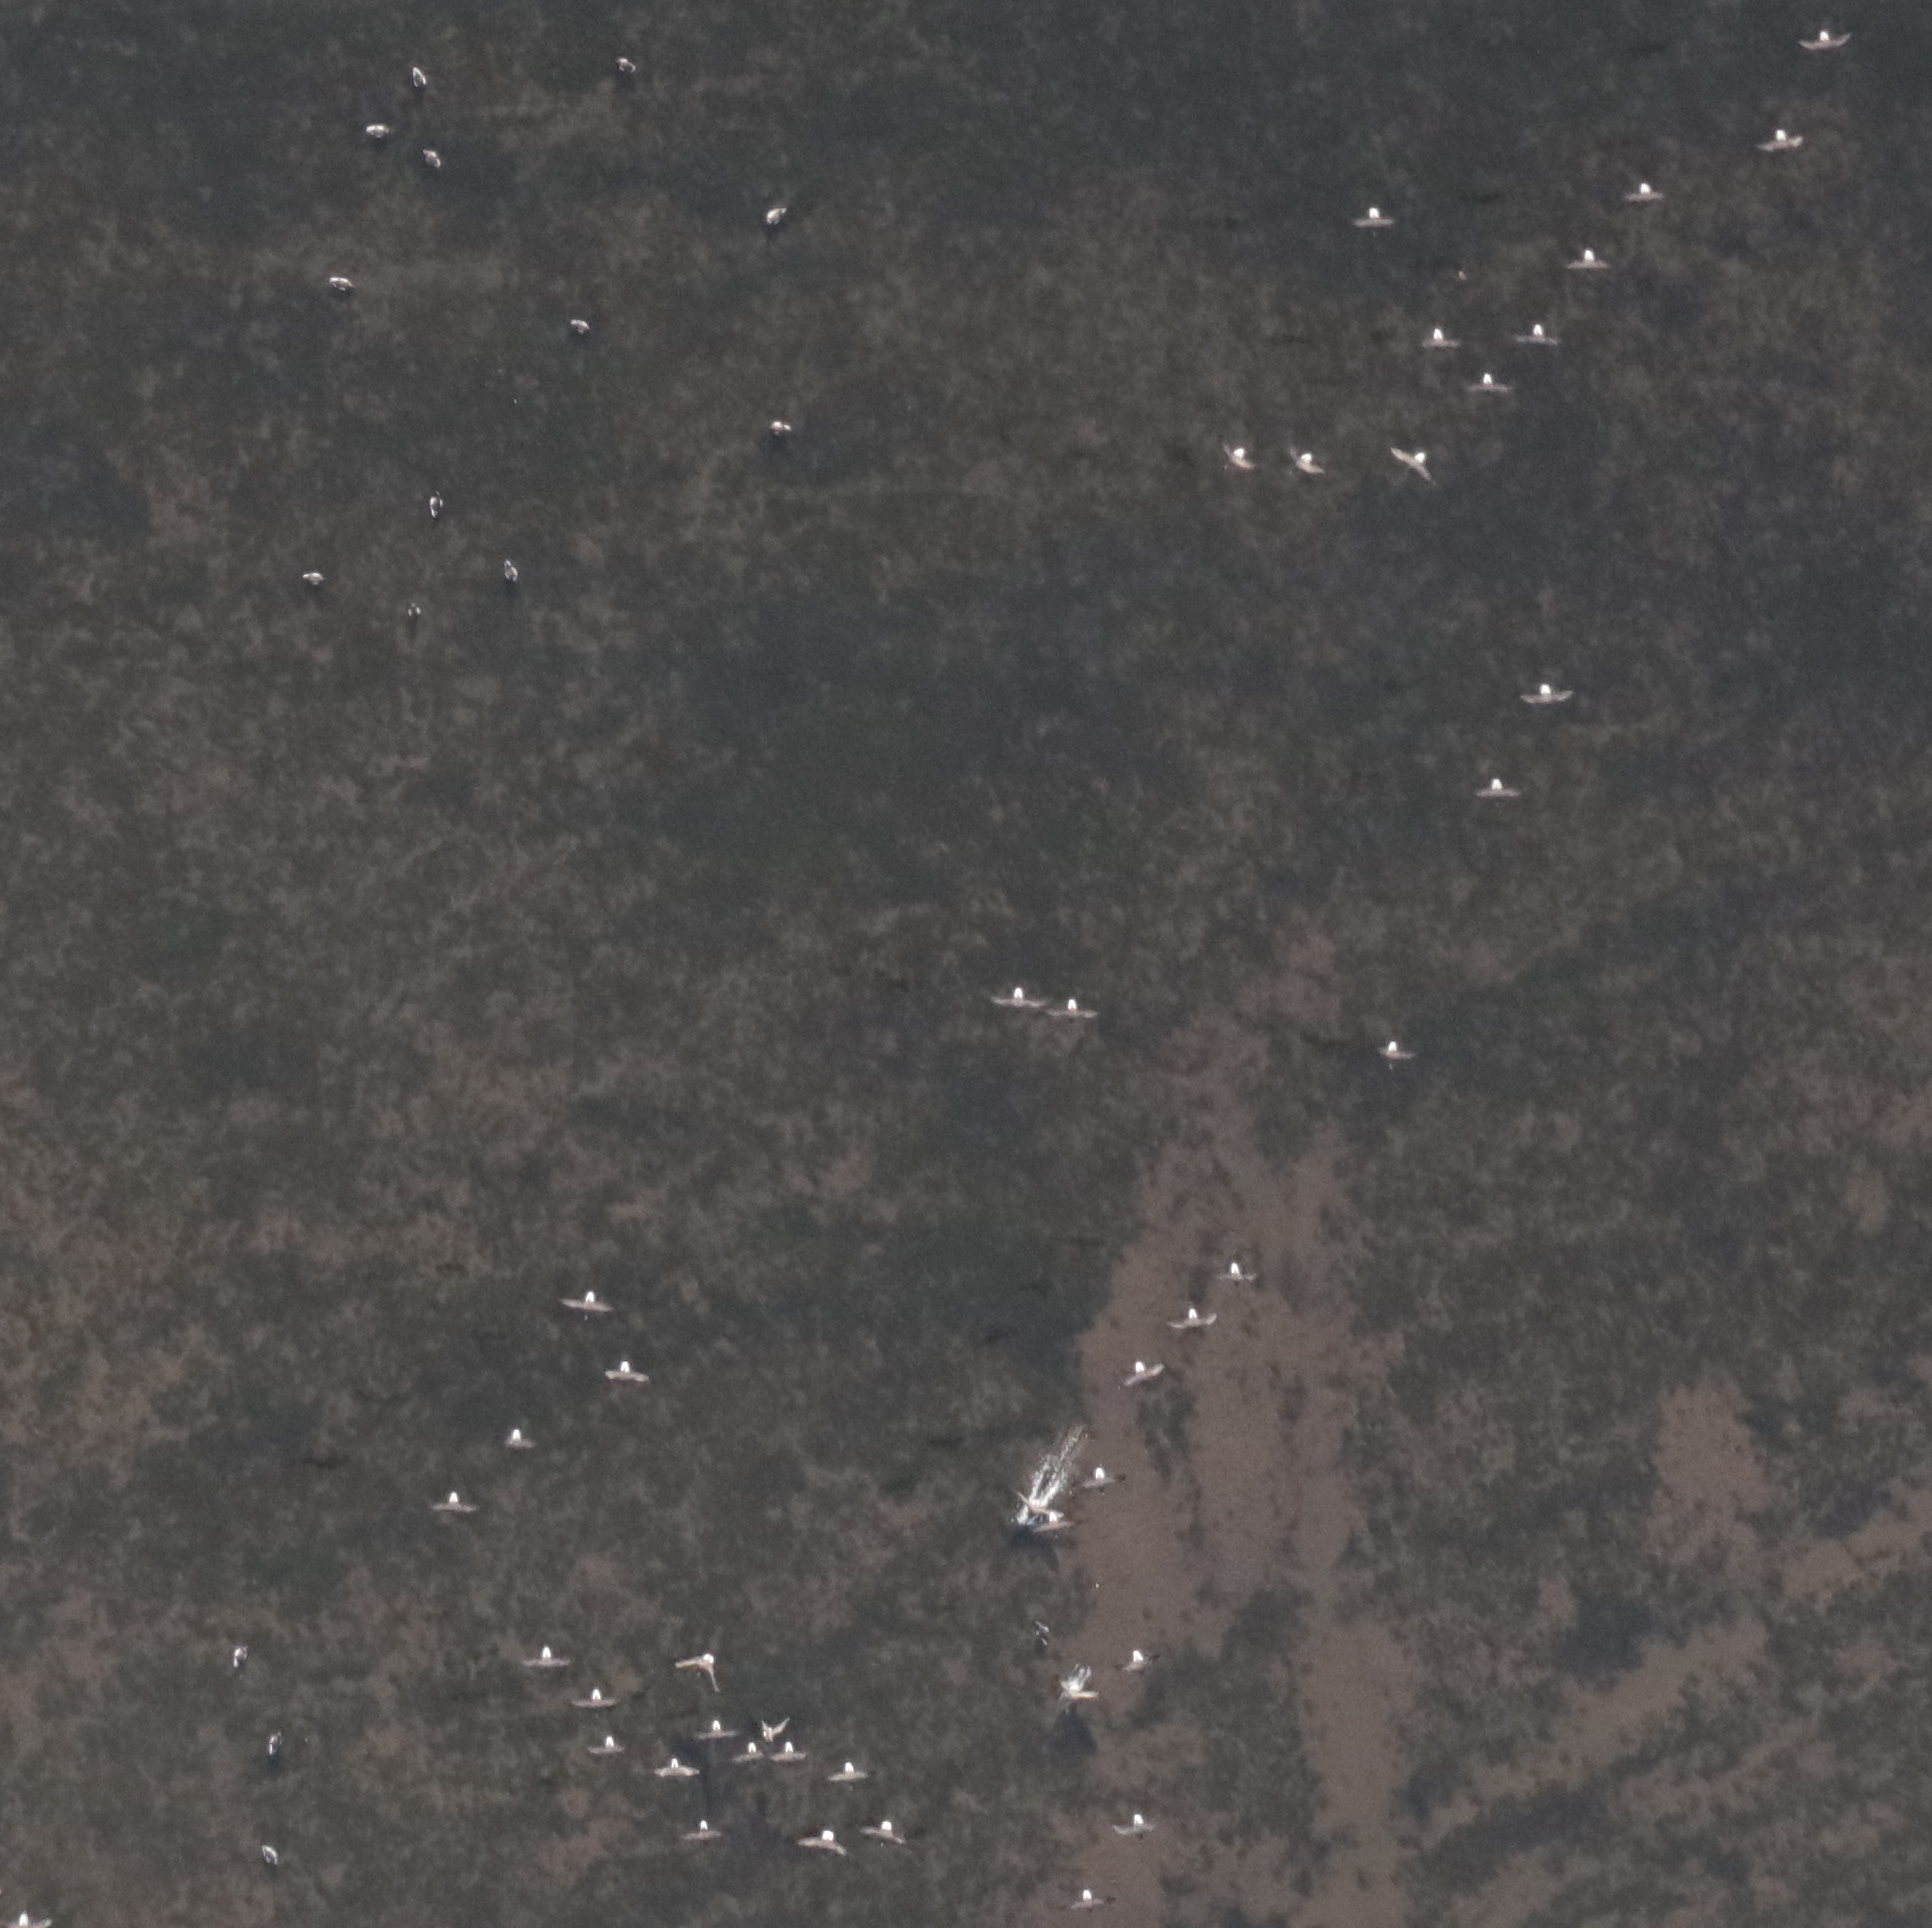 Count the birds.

60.